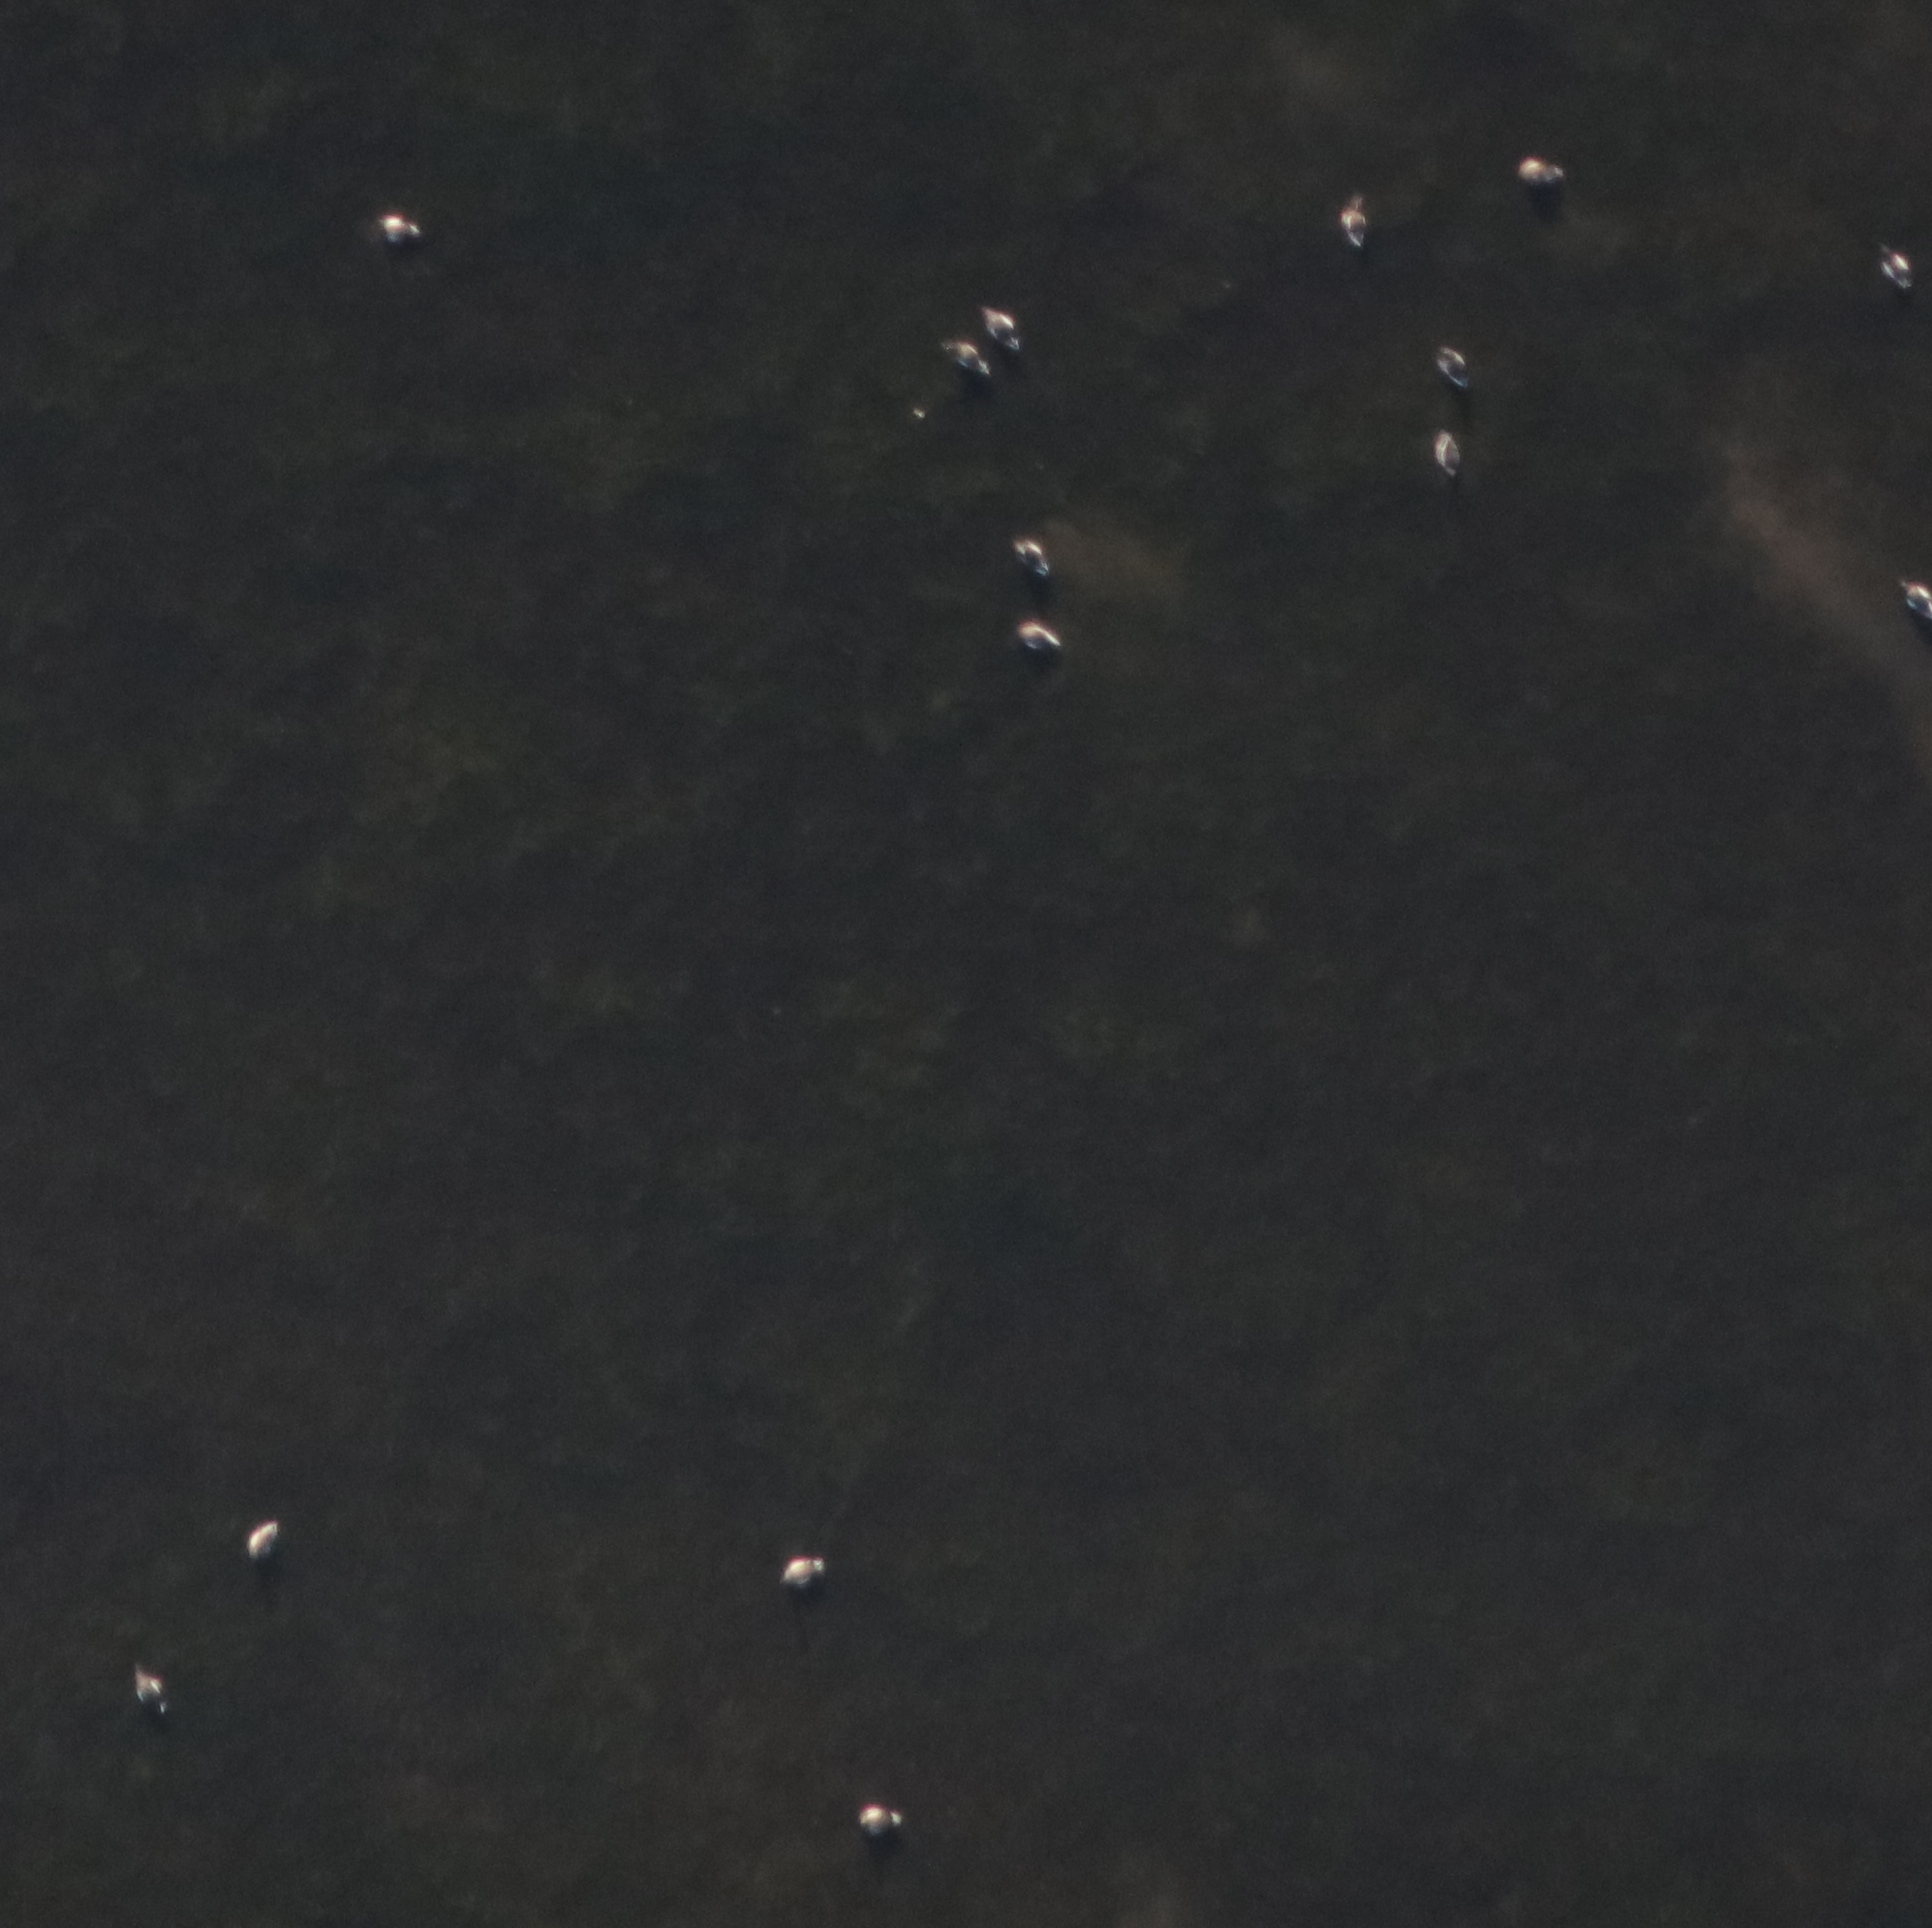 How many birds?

15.